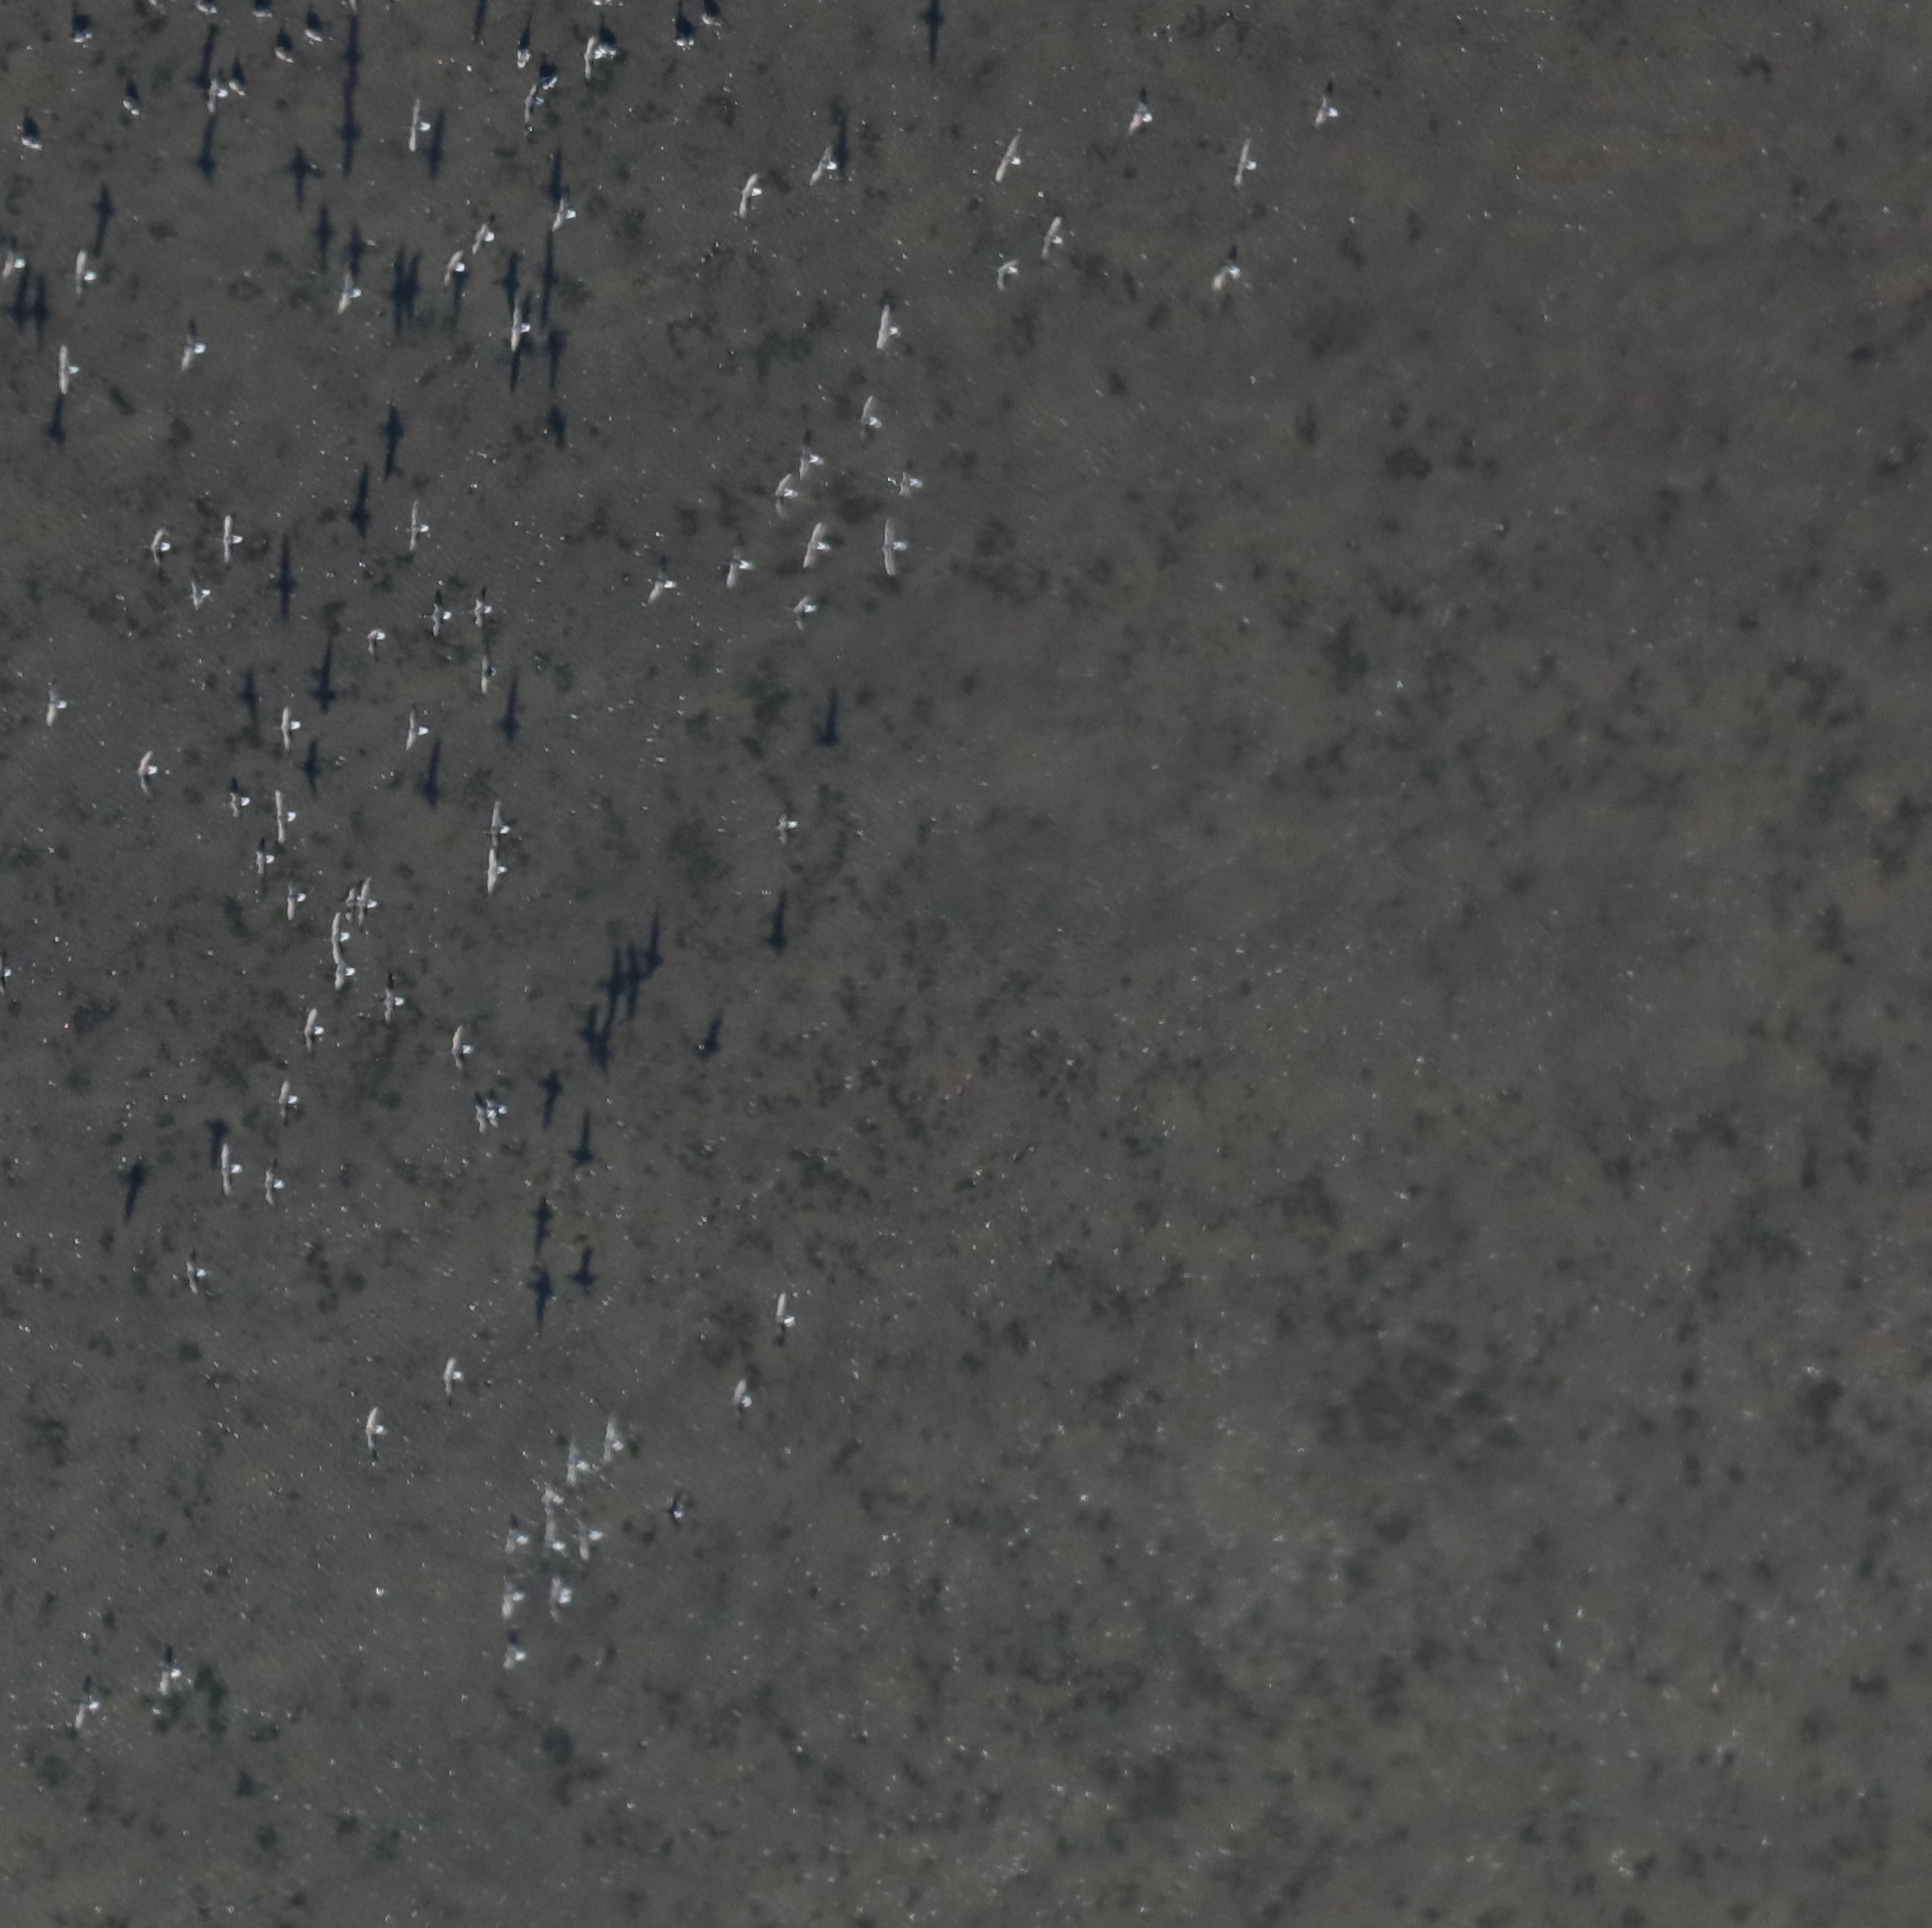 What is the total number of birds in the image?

93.